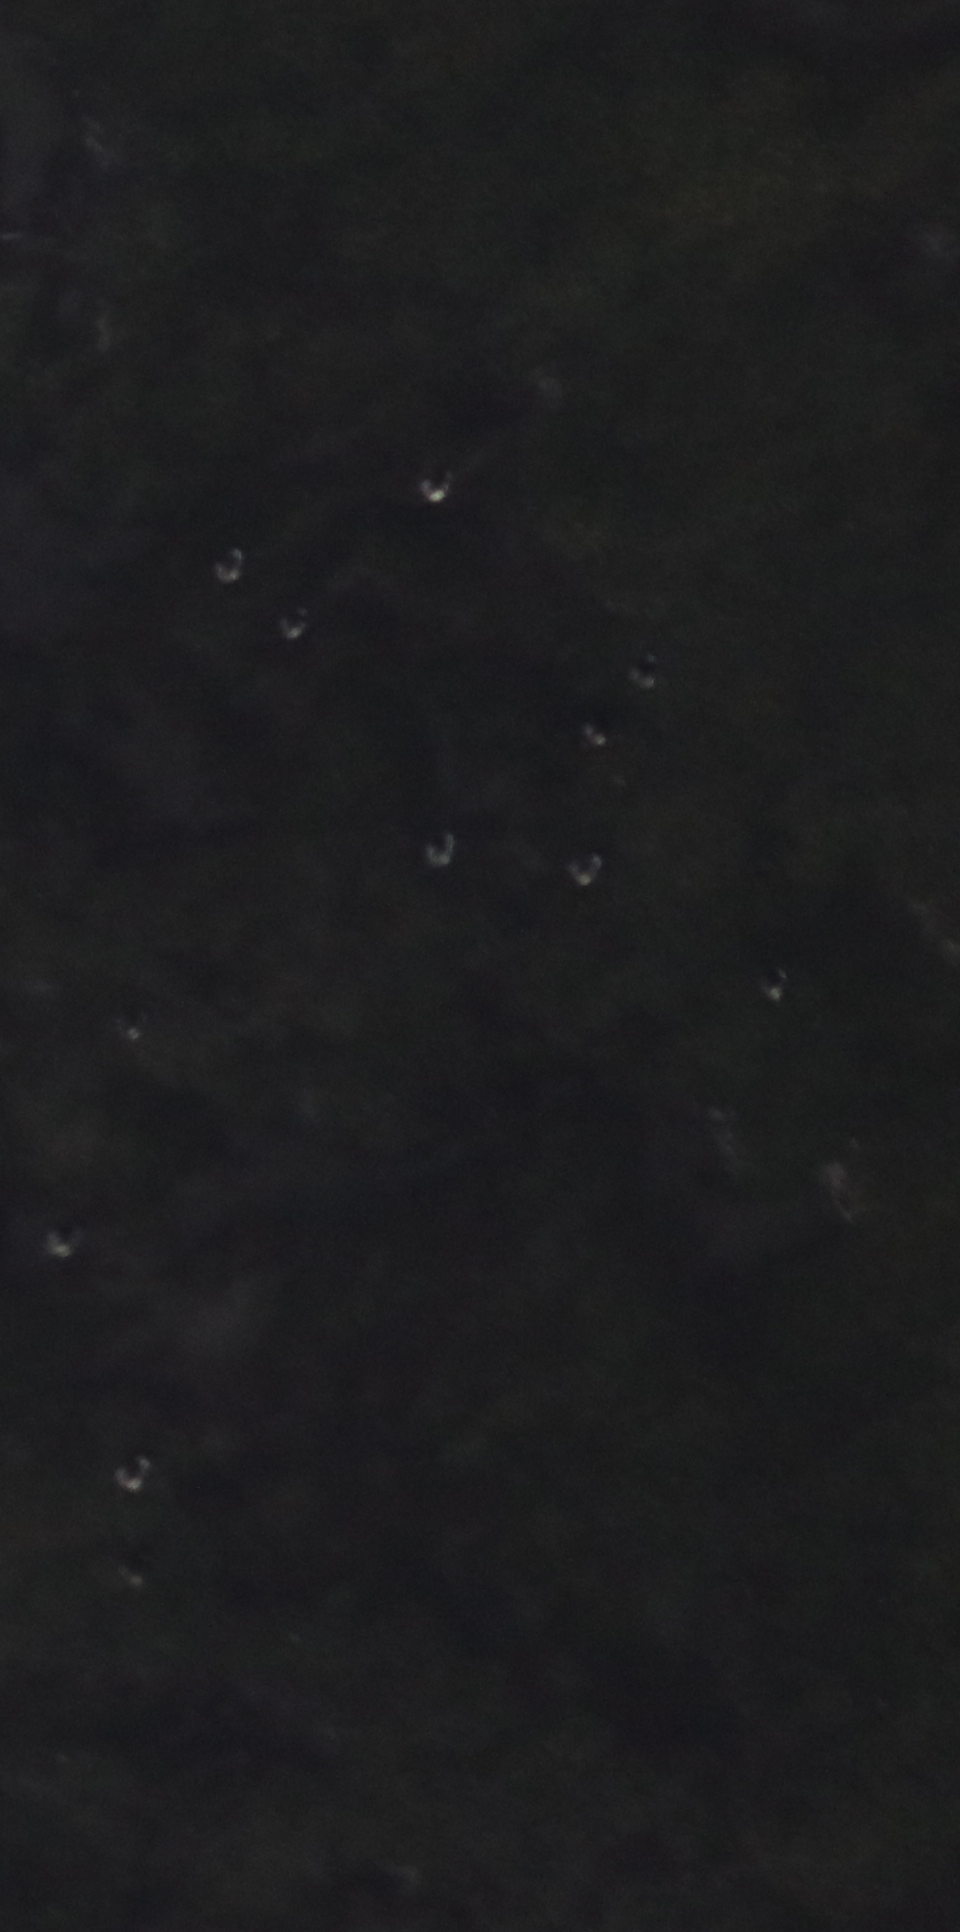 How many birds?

10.